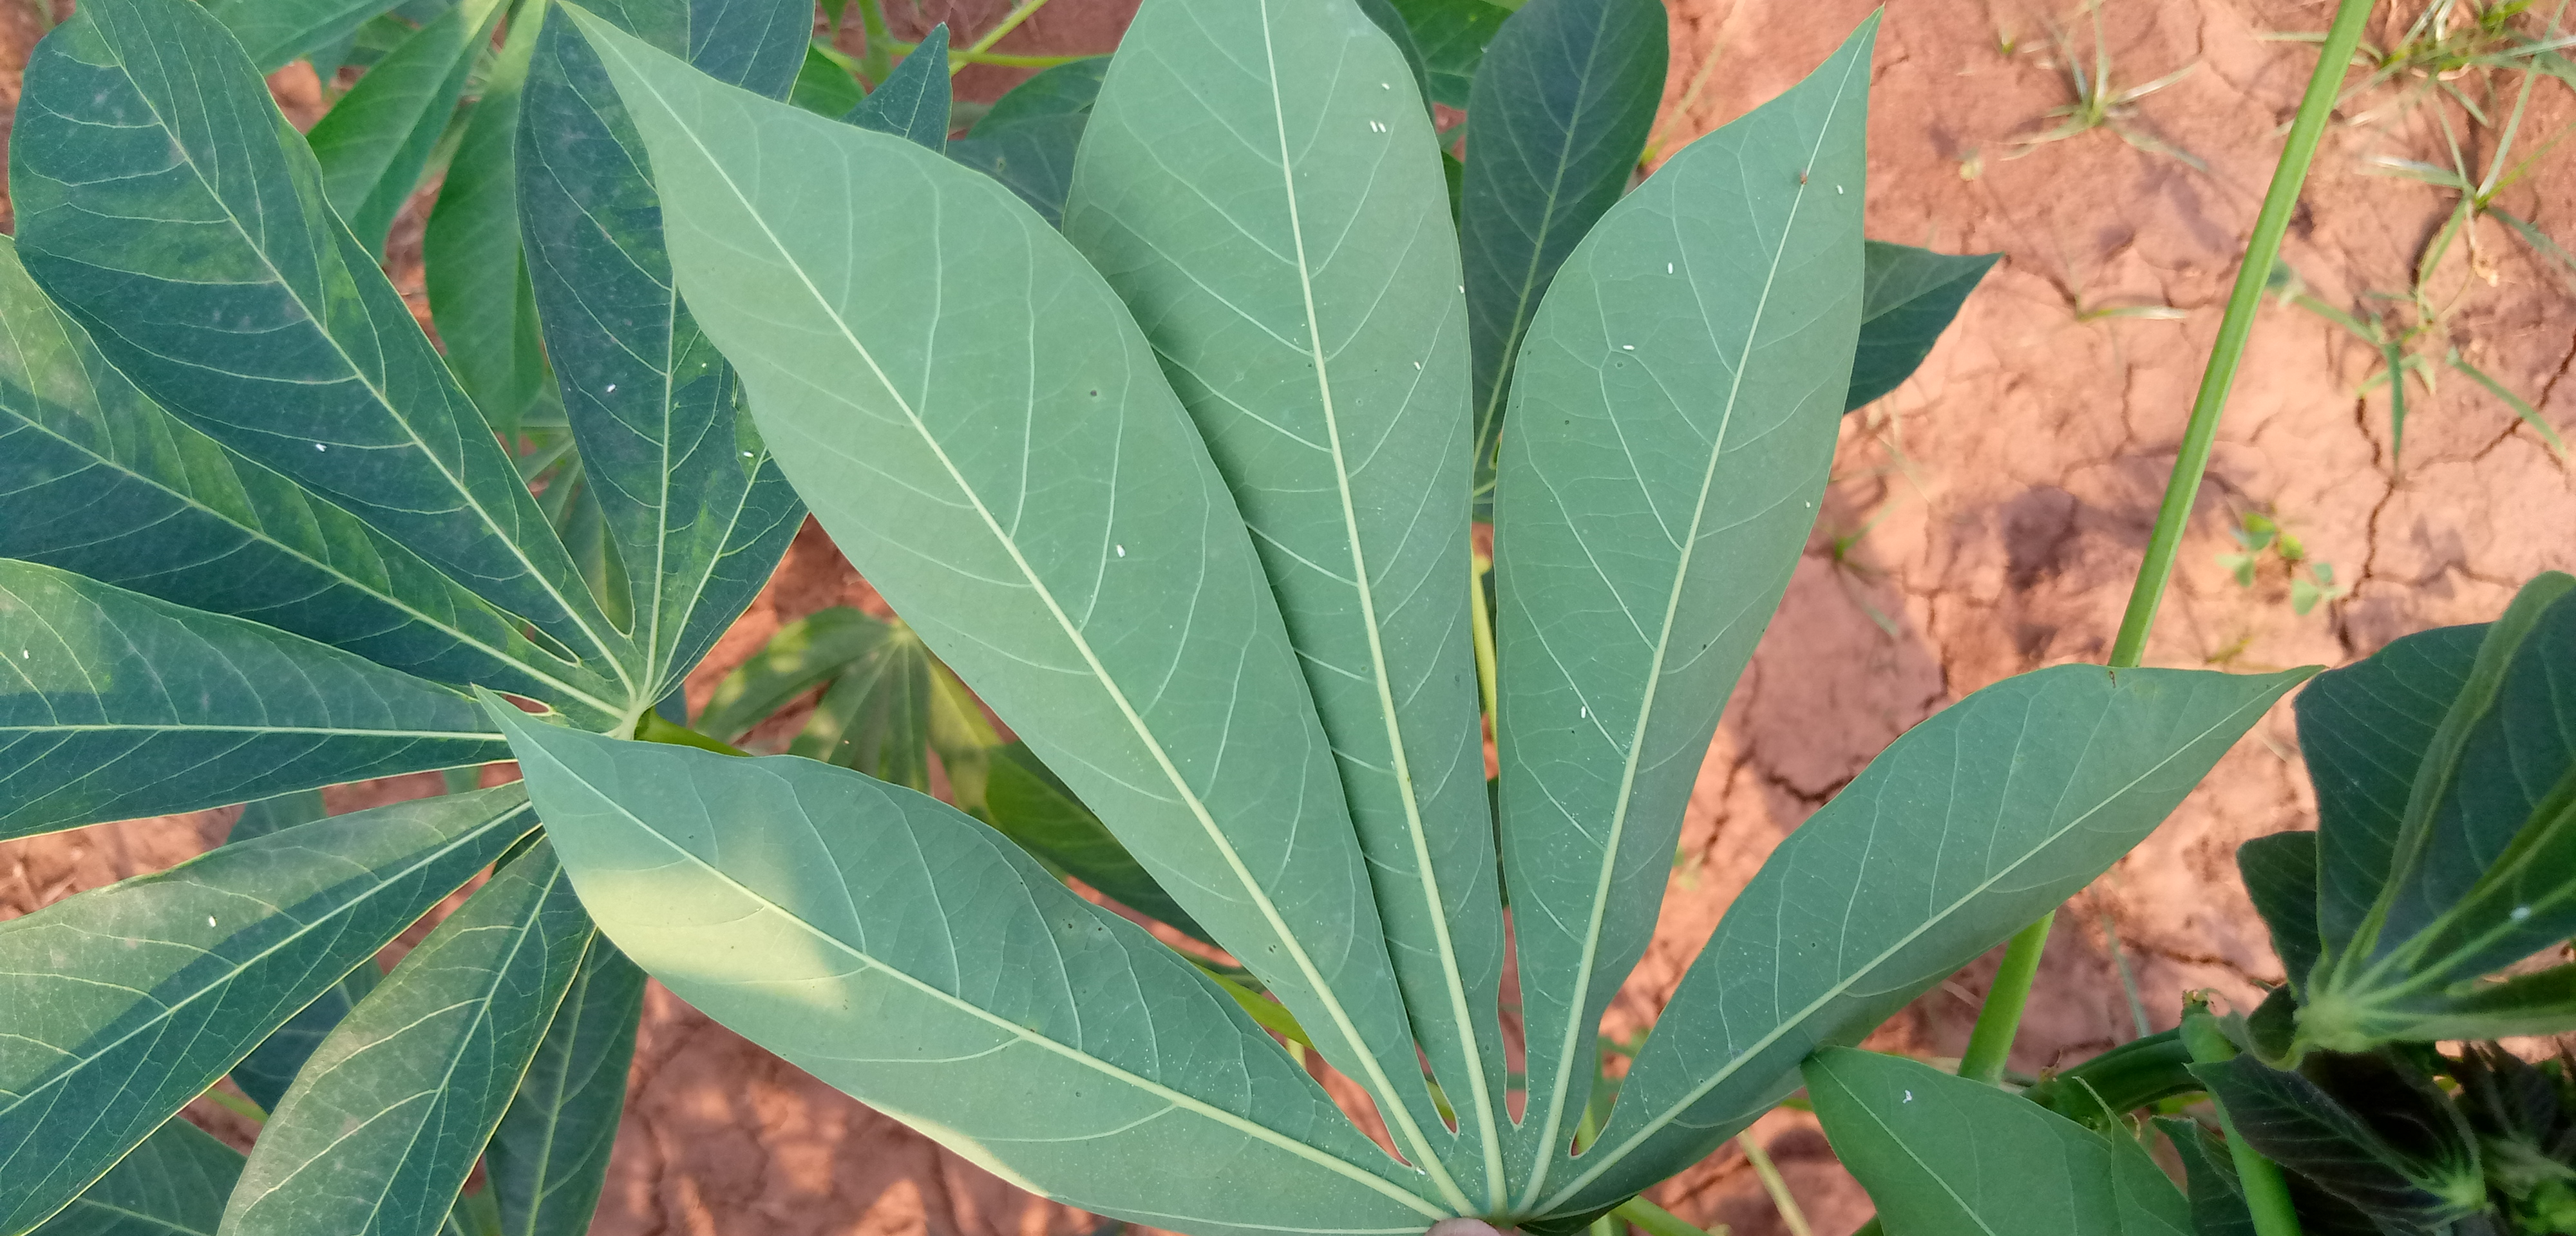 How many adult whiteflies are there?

19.